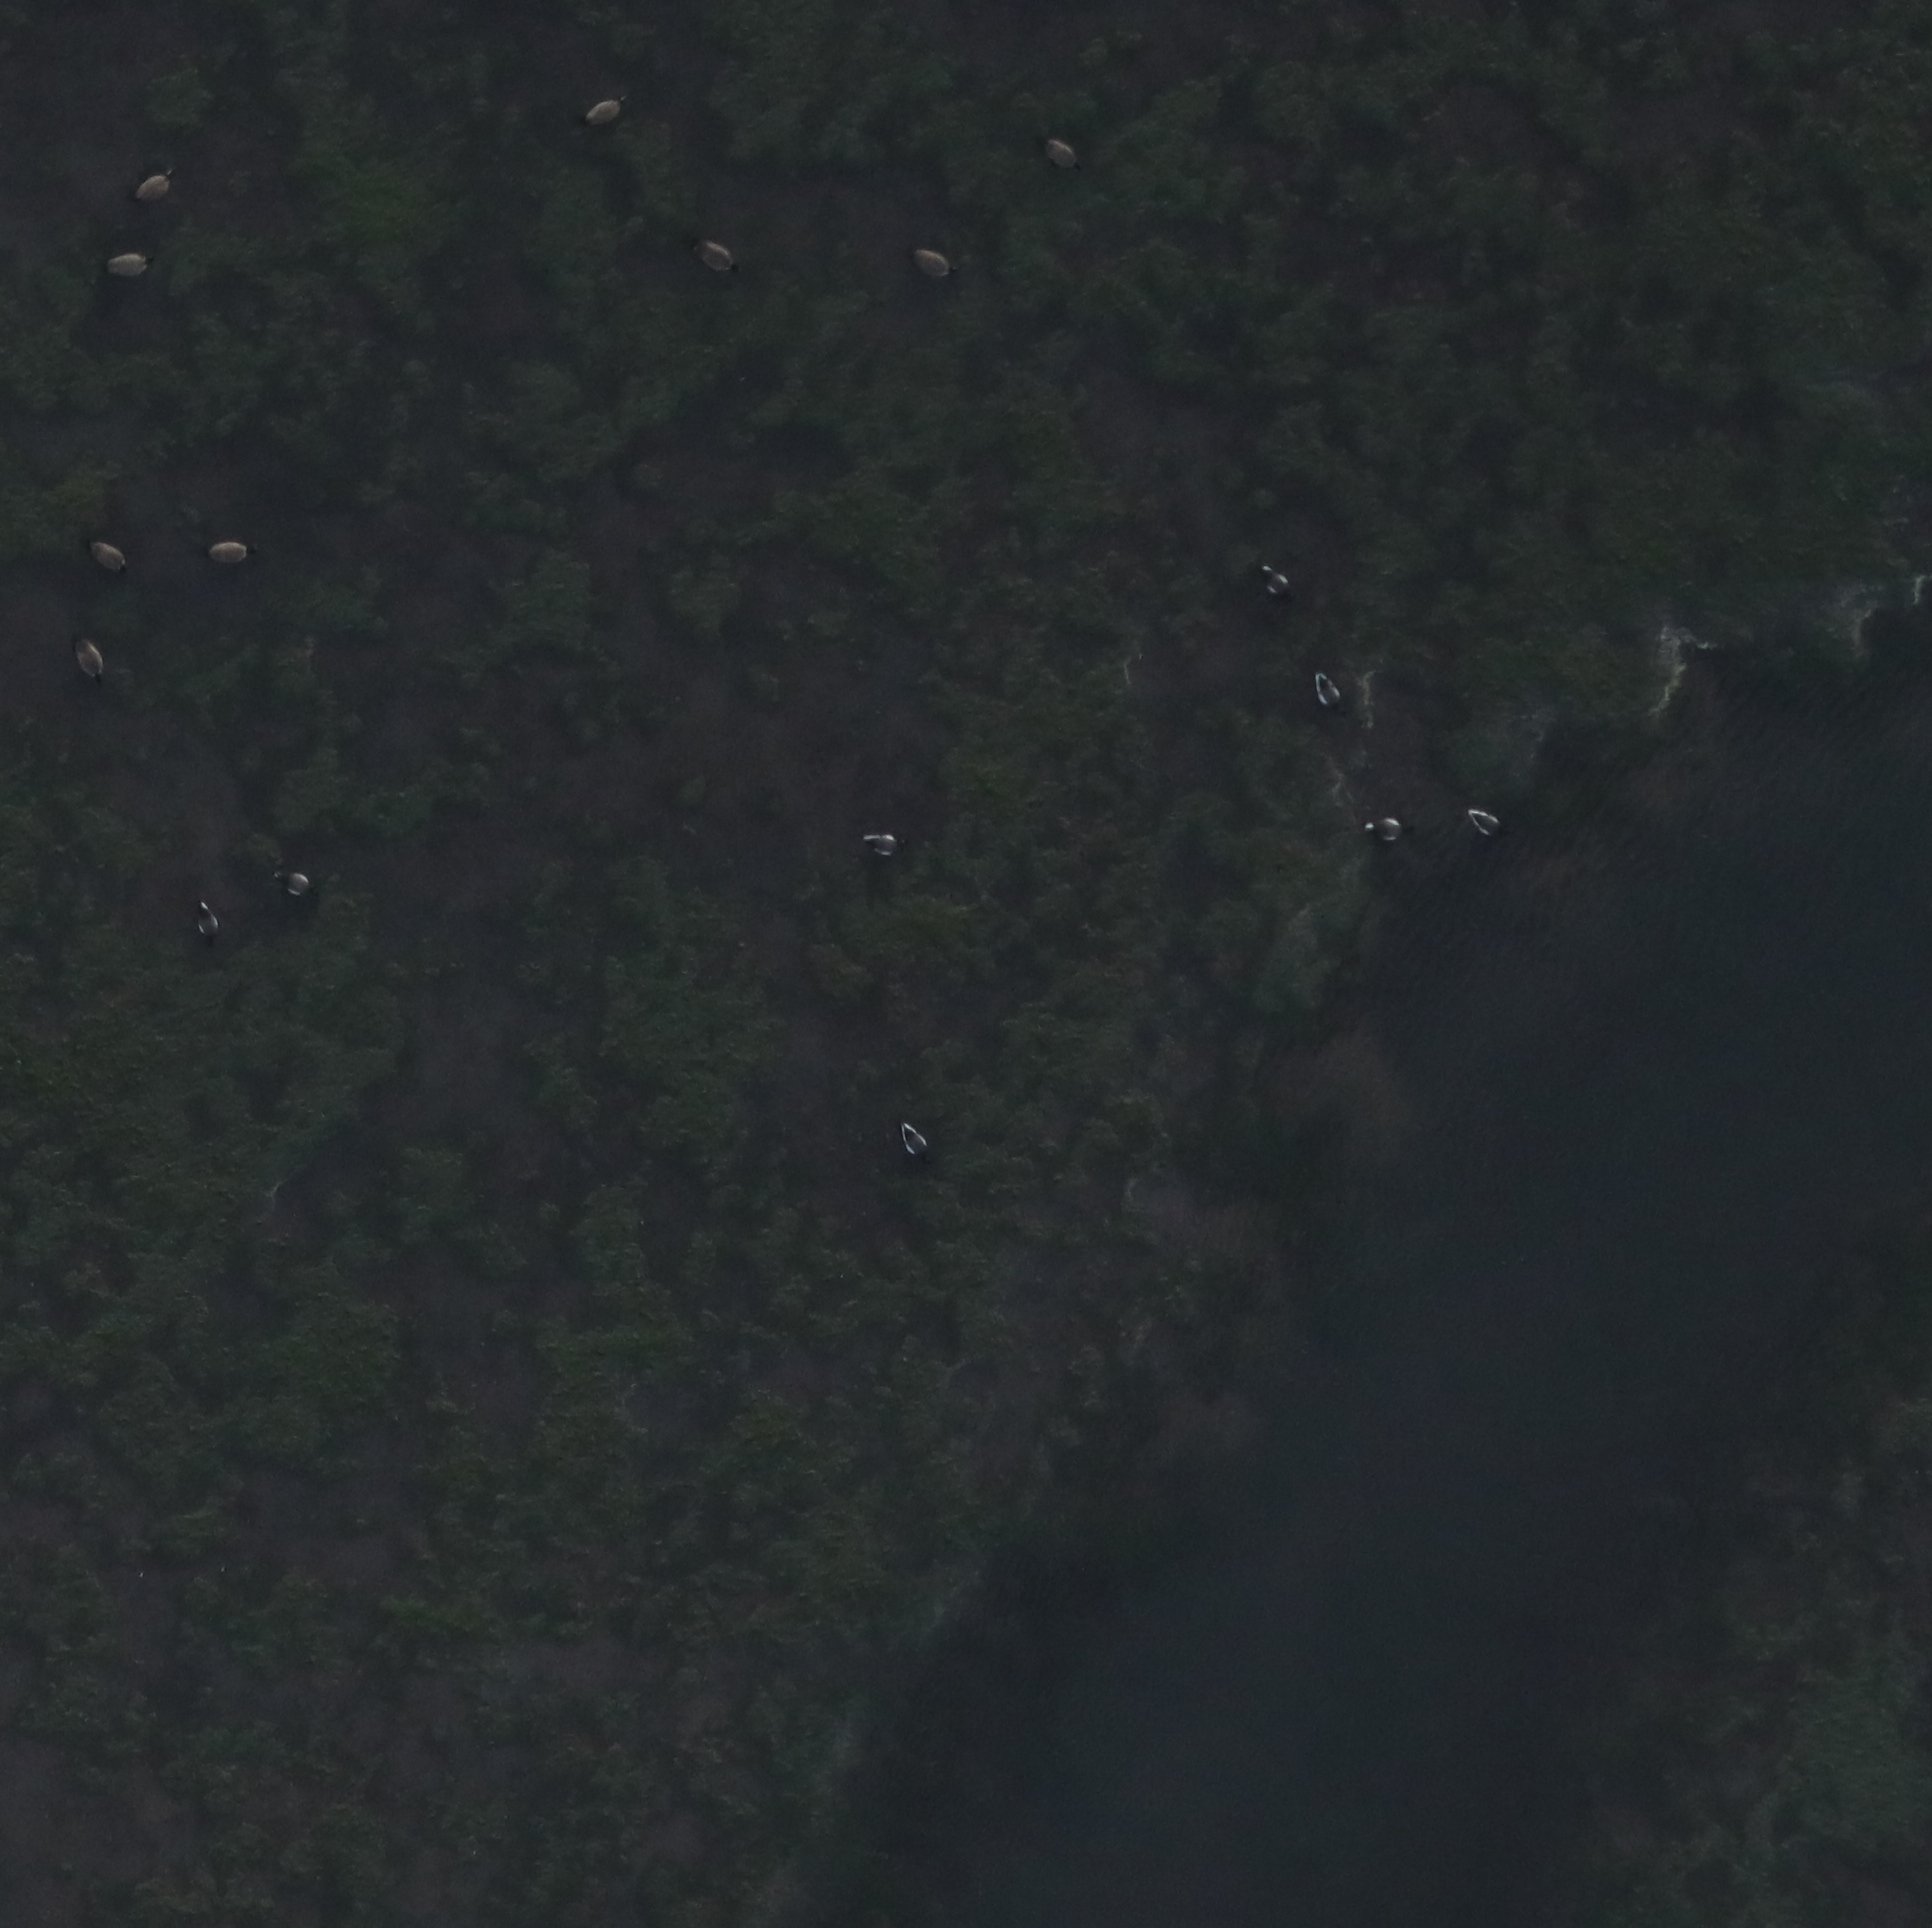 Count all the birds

17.